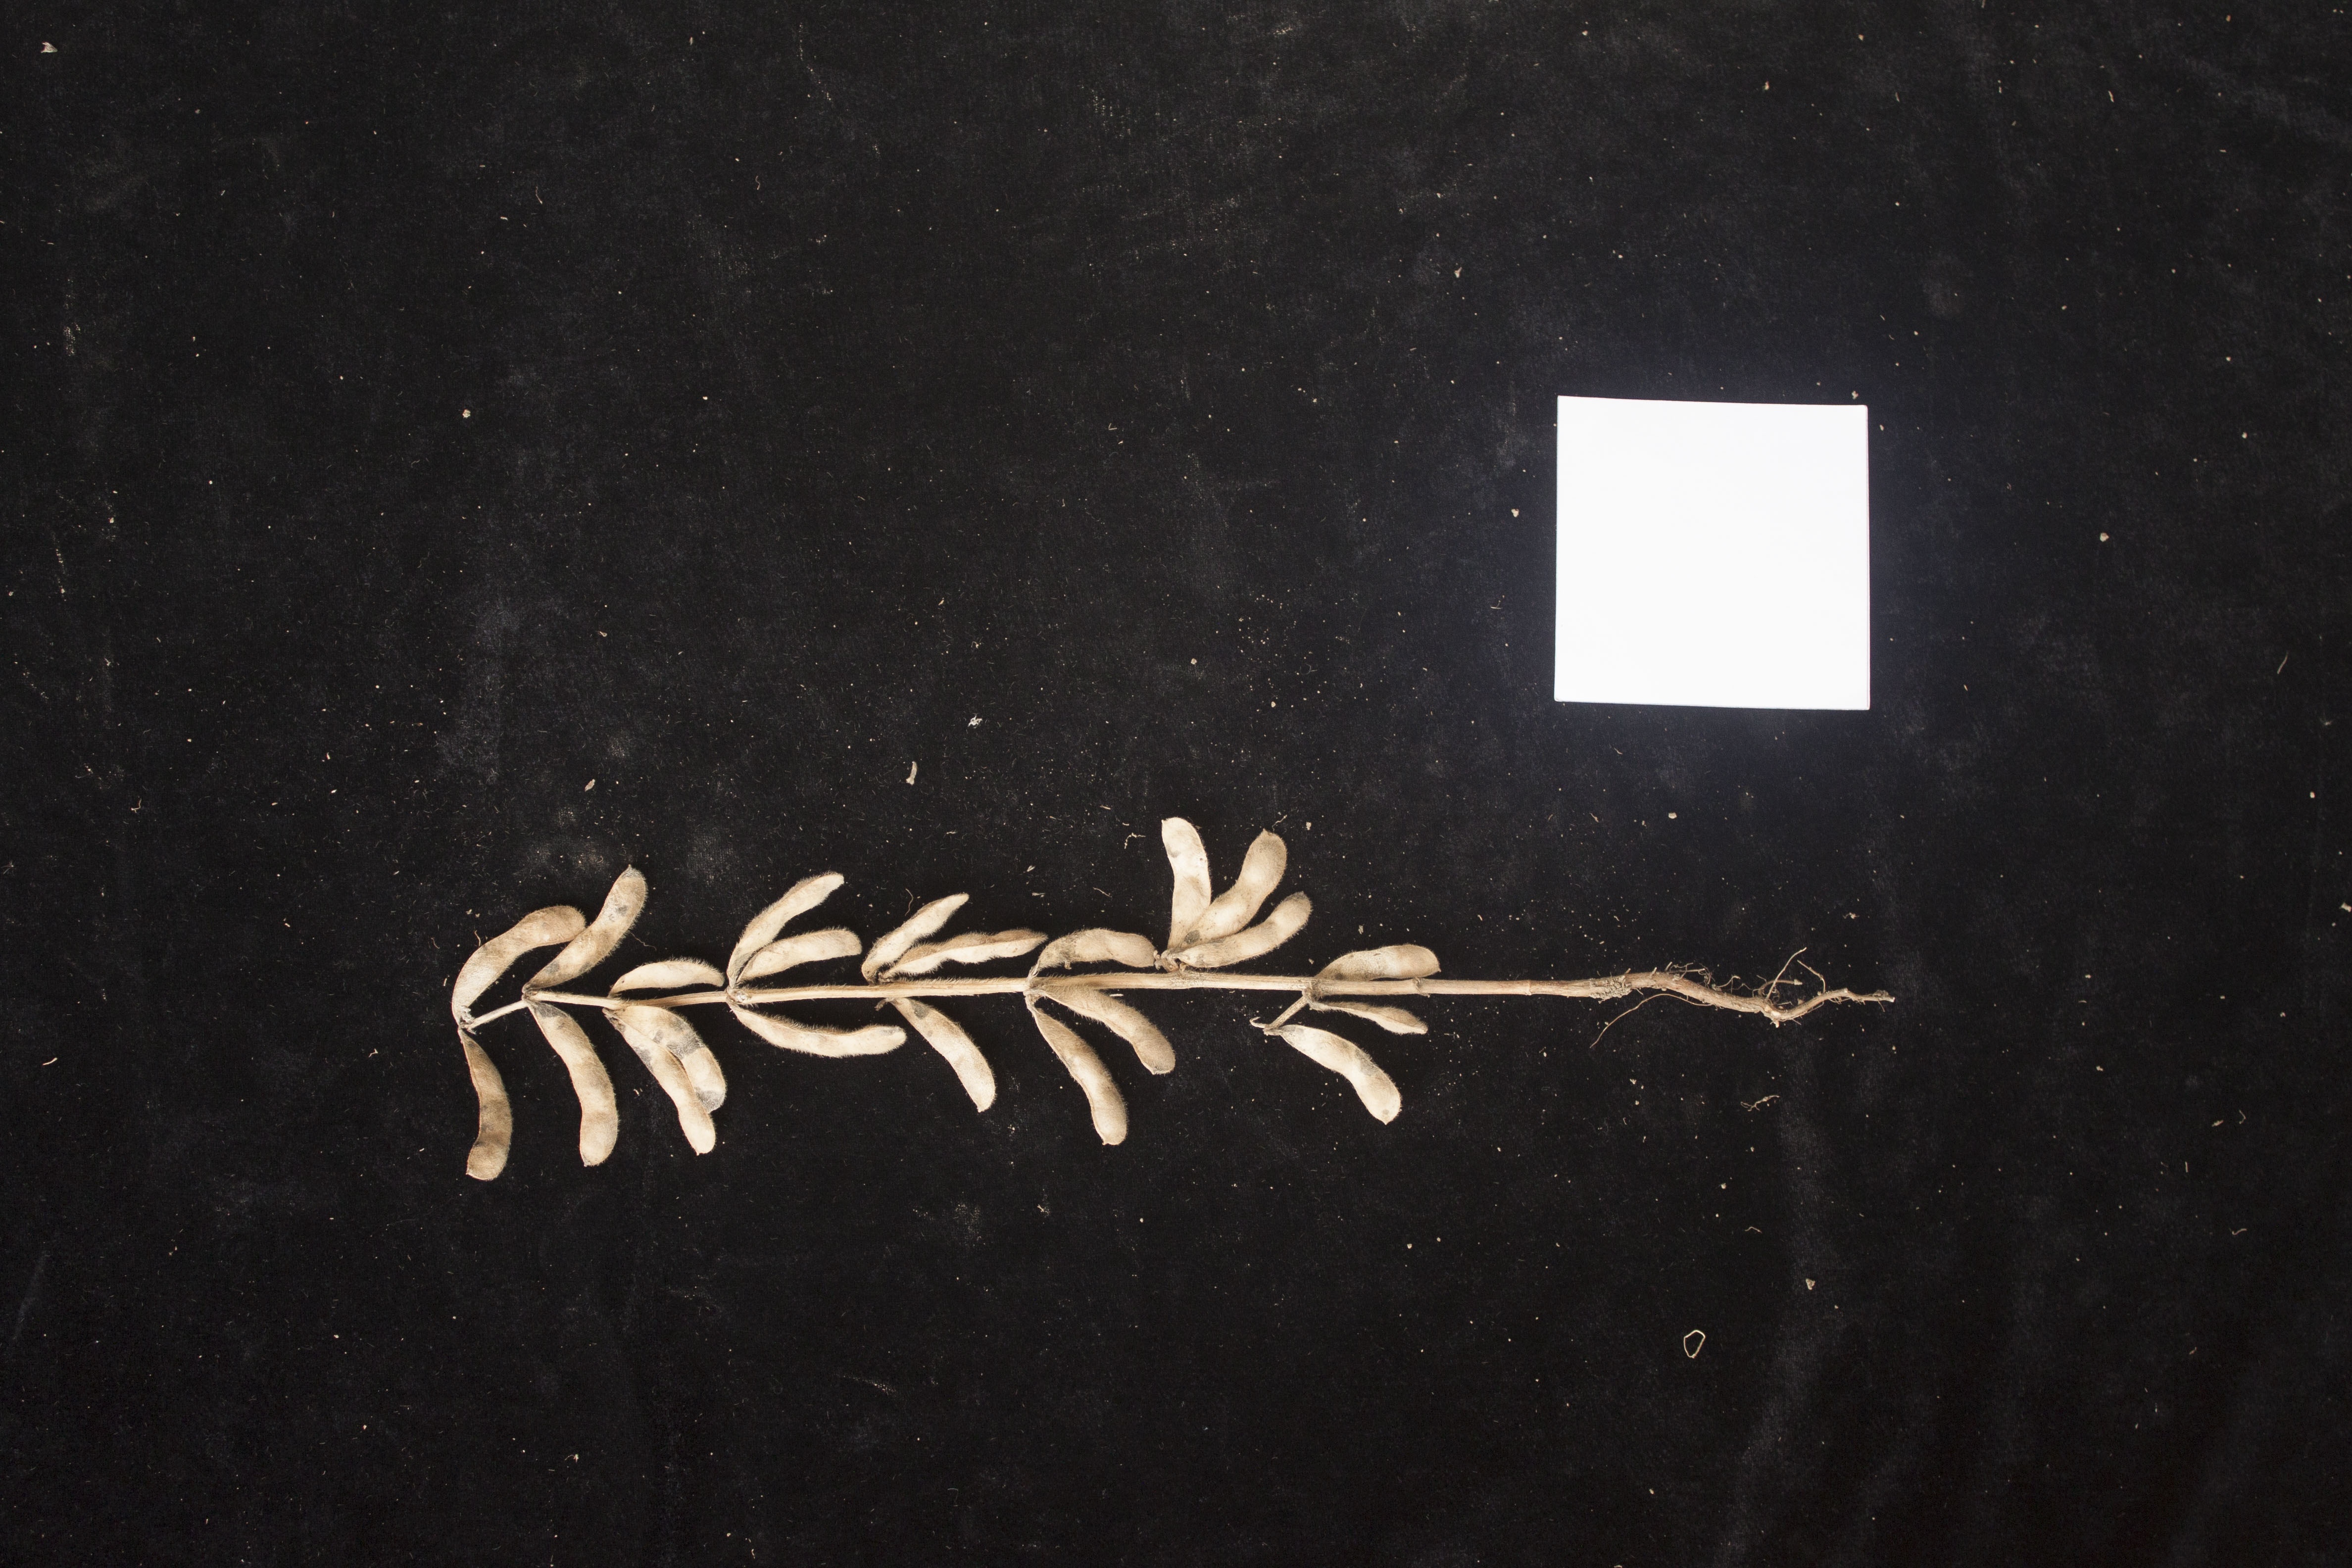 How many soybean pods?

22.